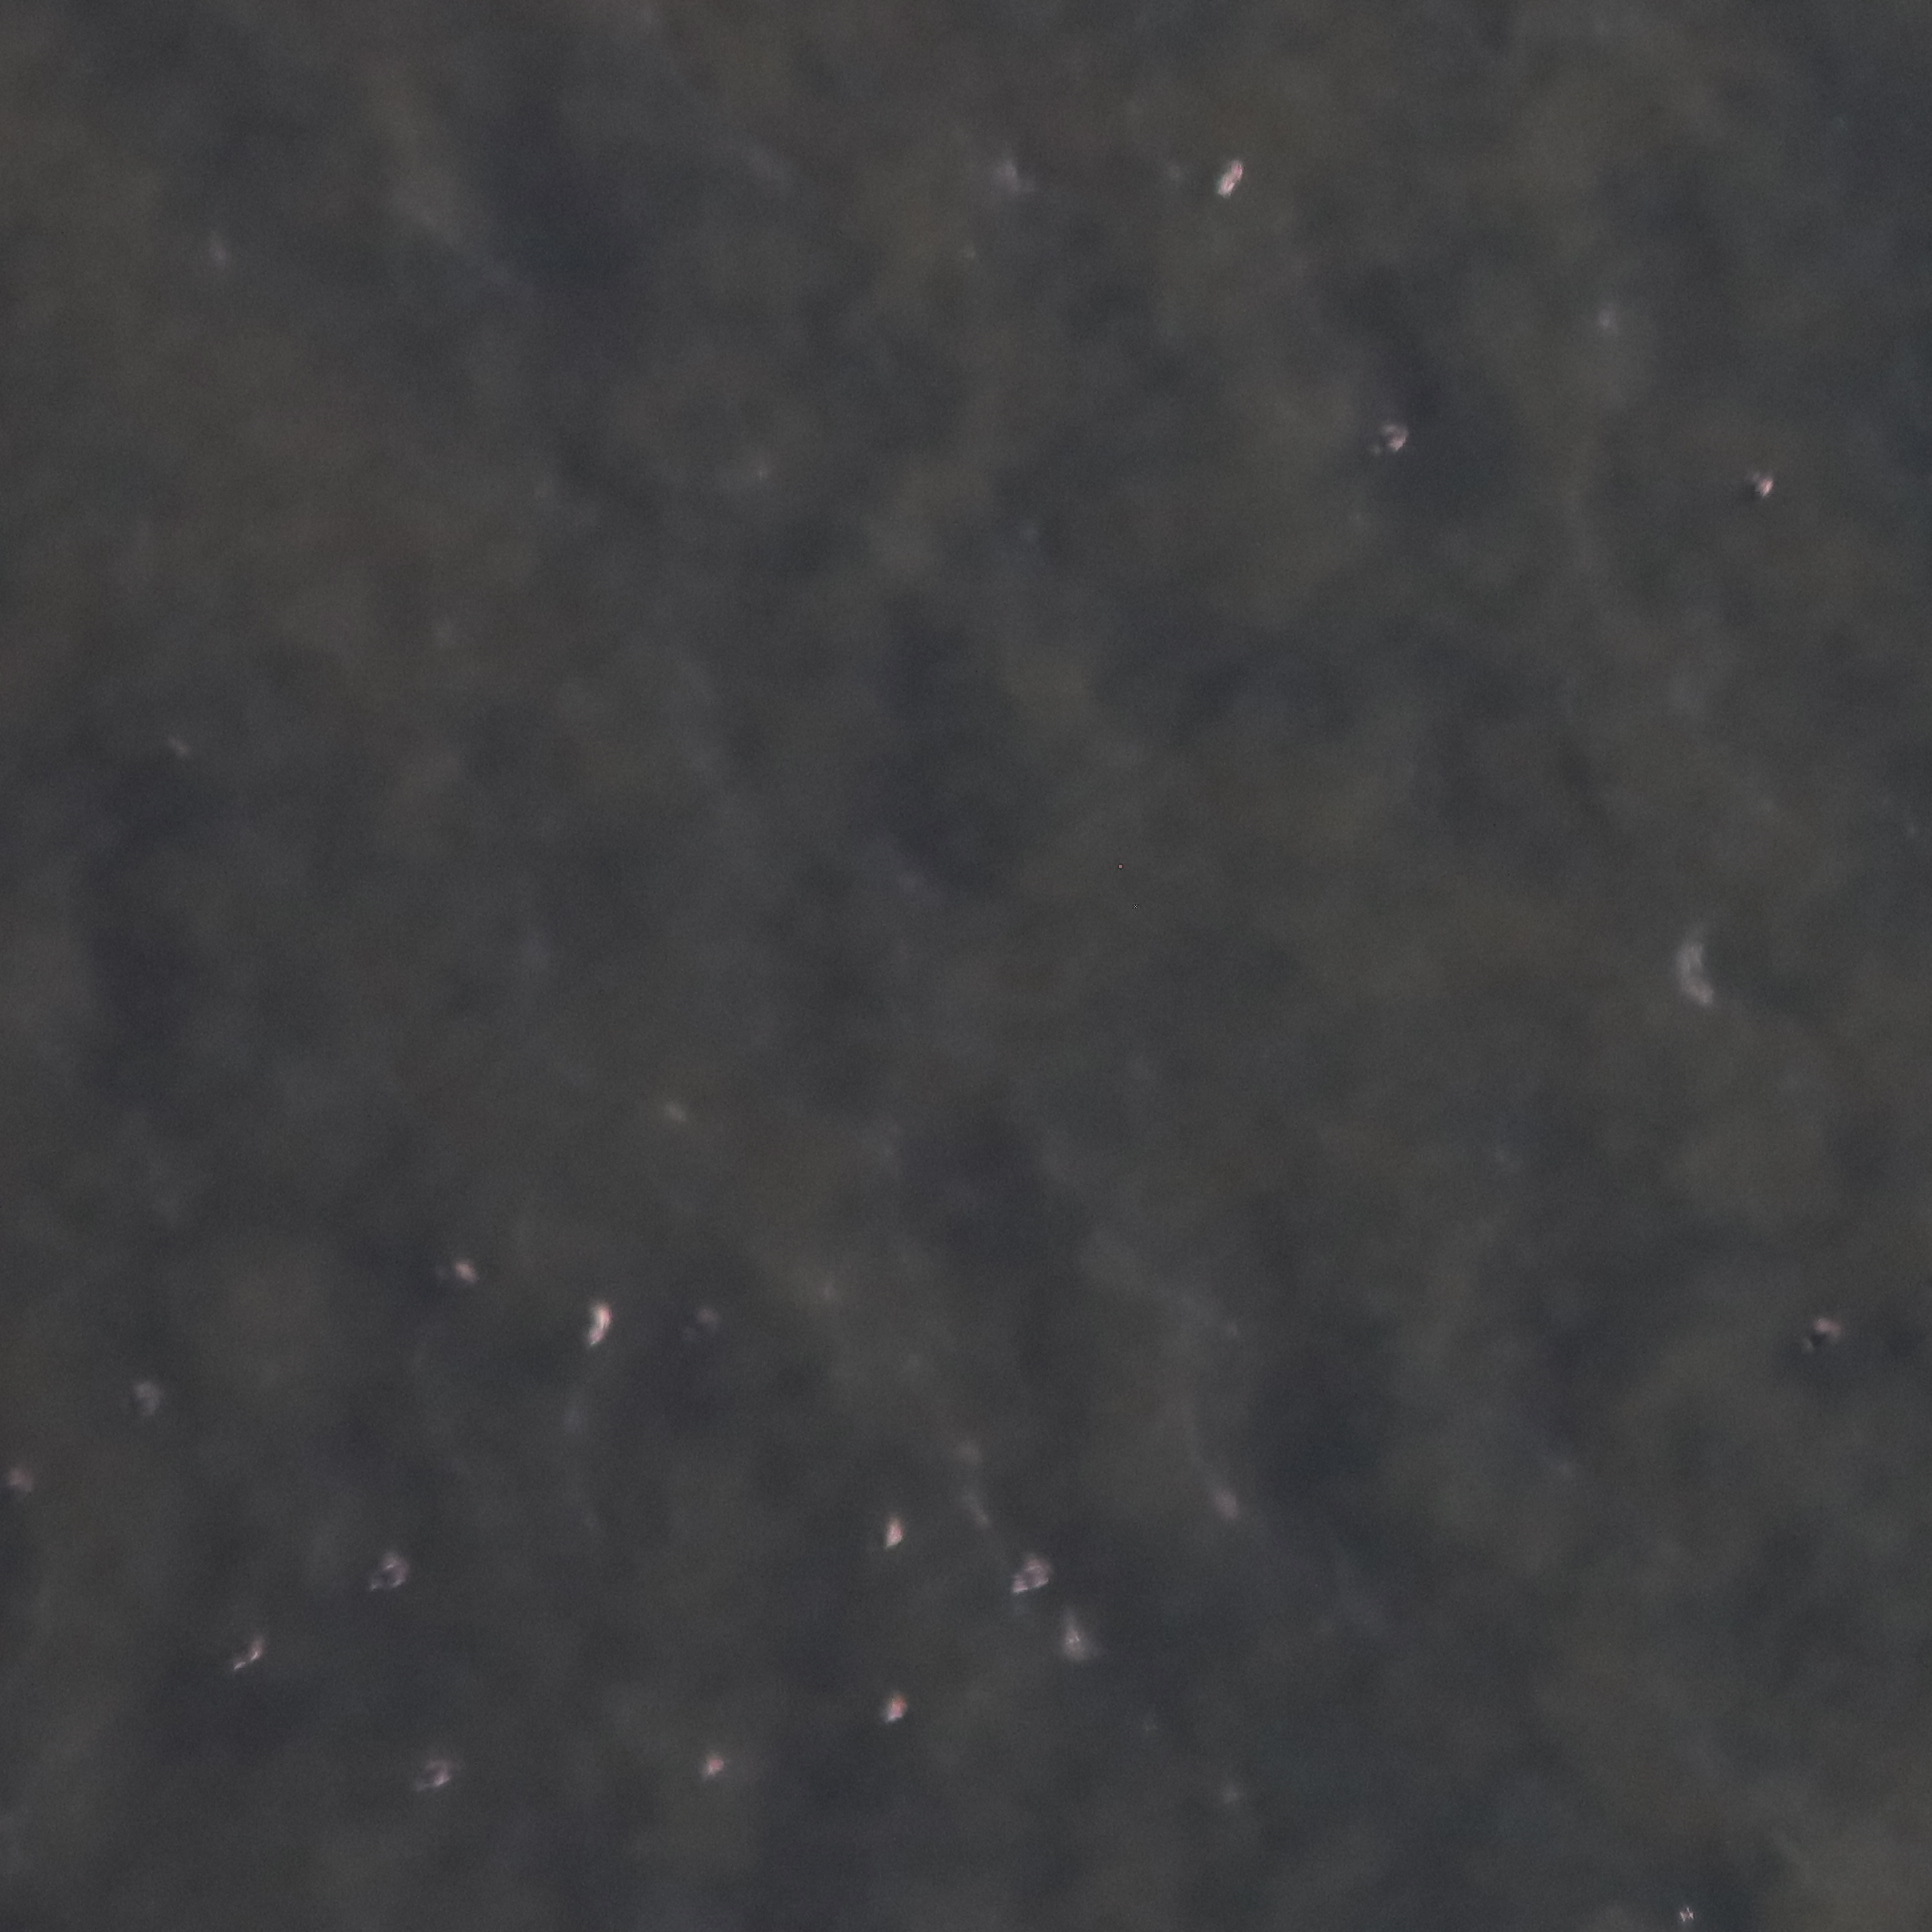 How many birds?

14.